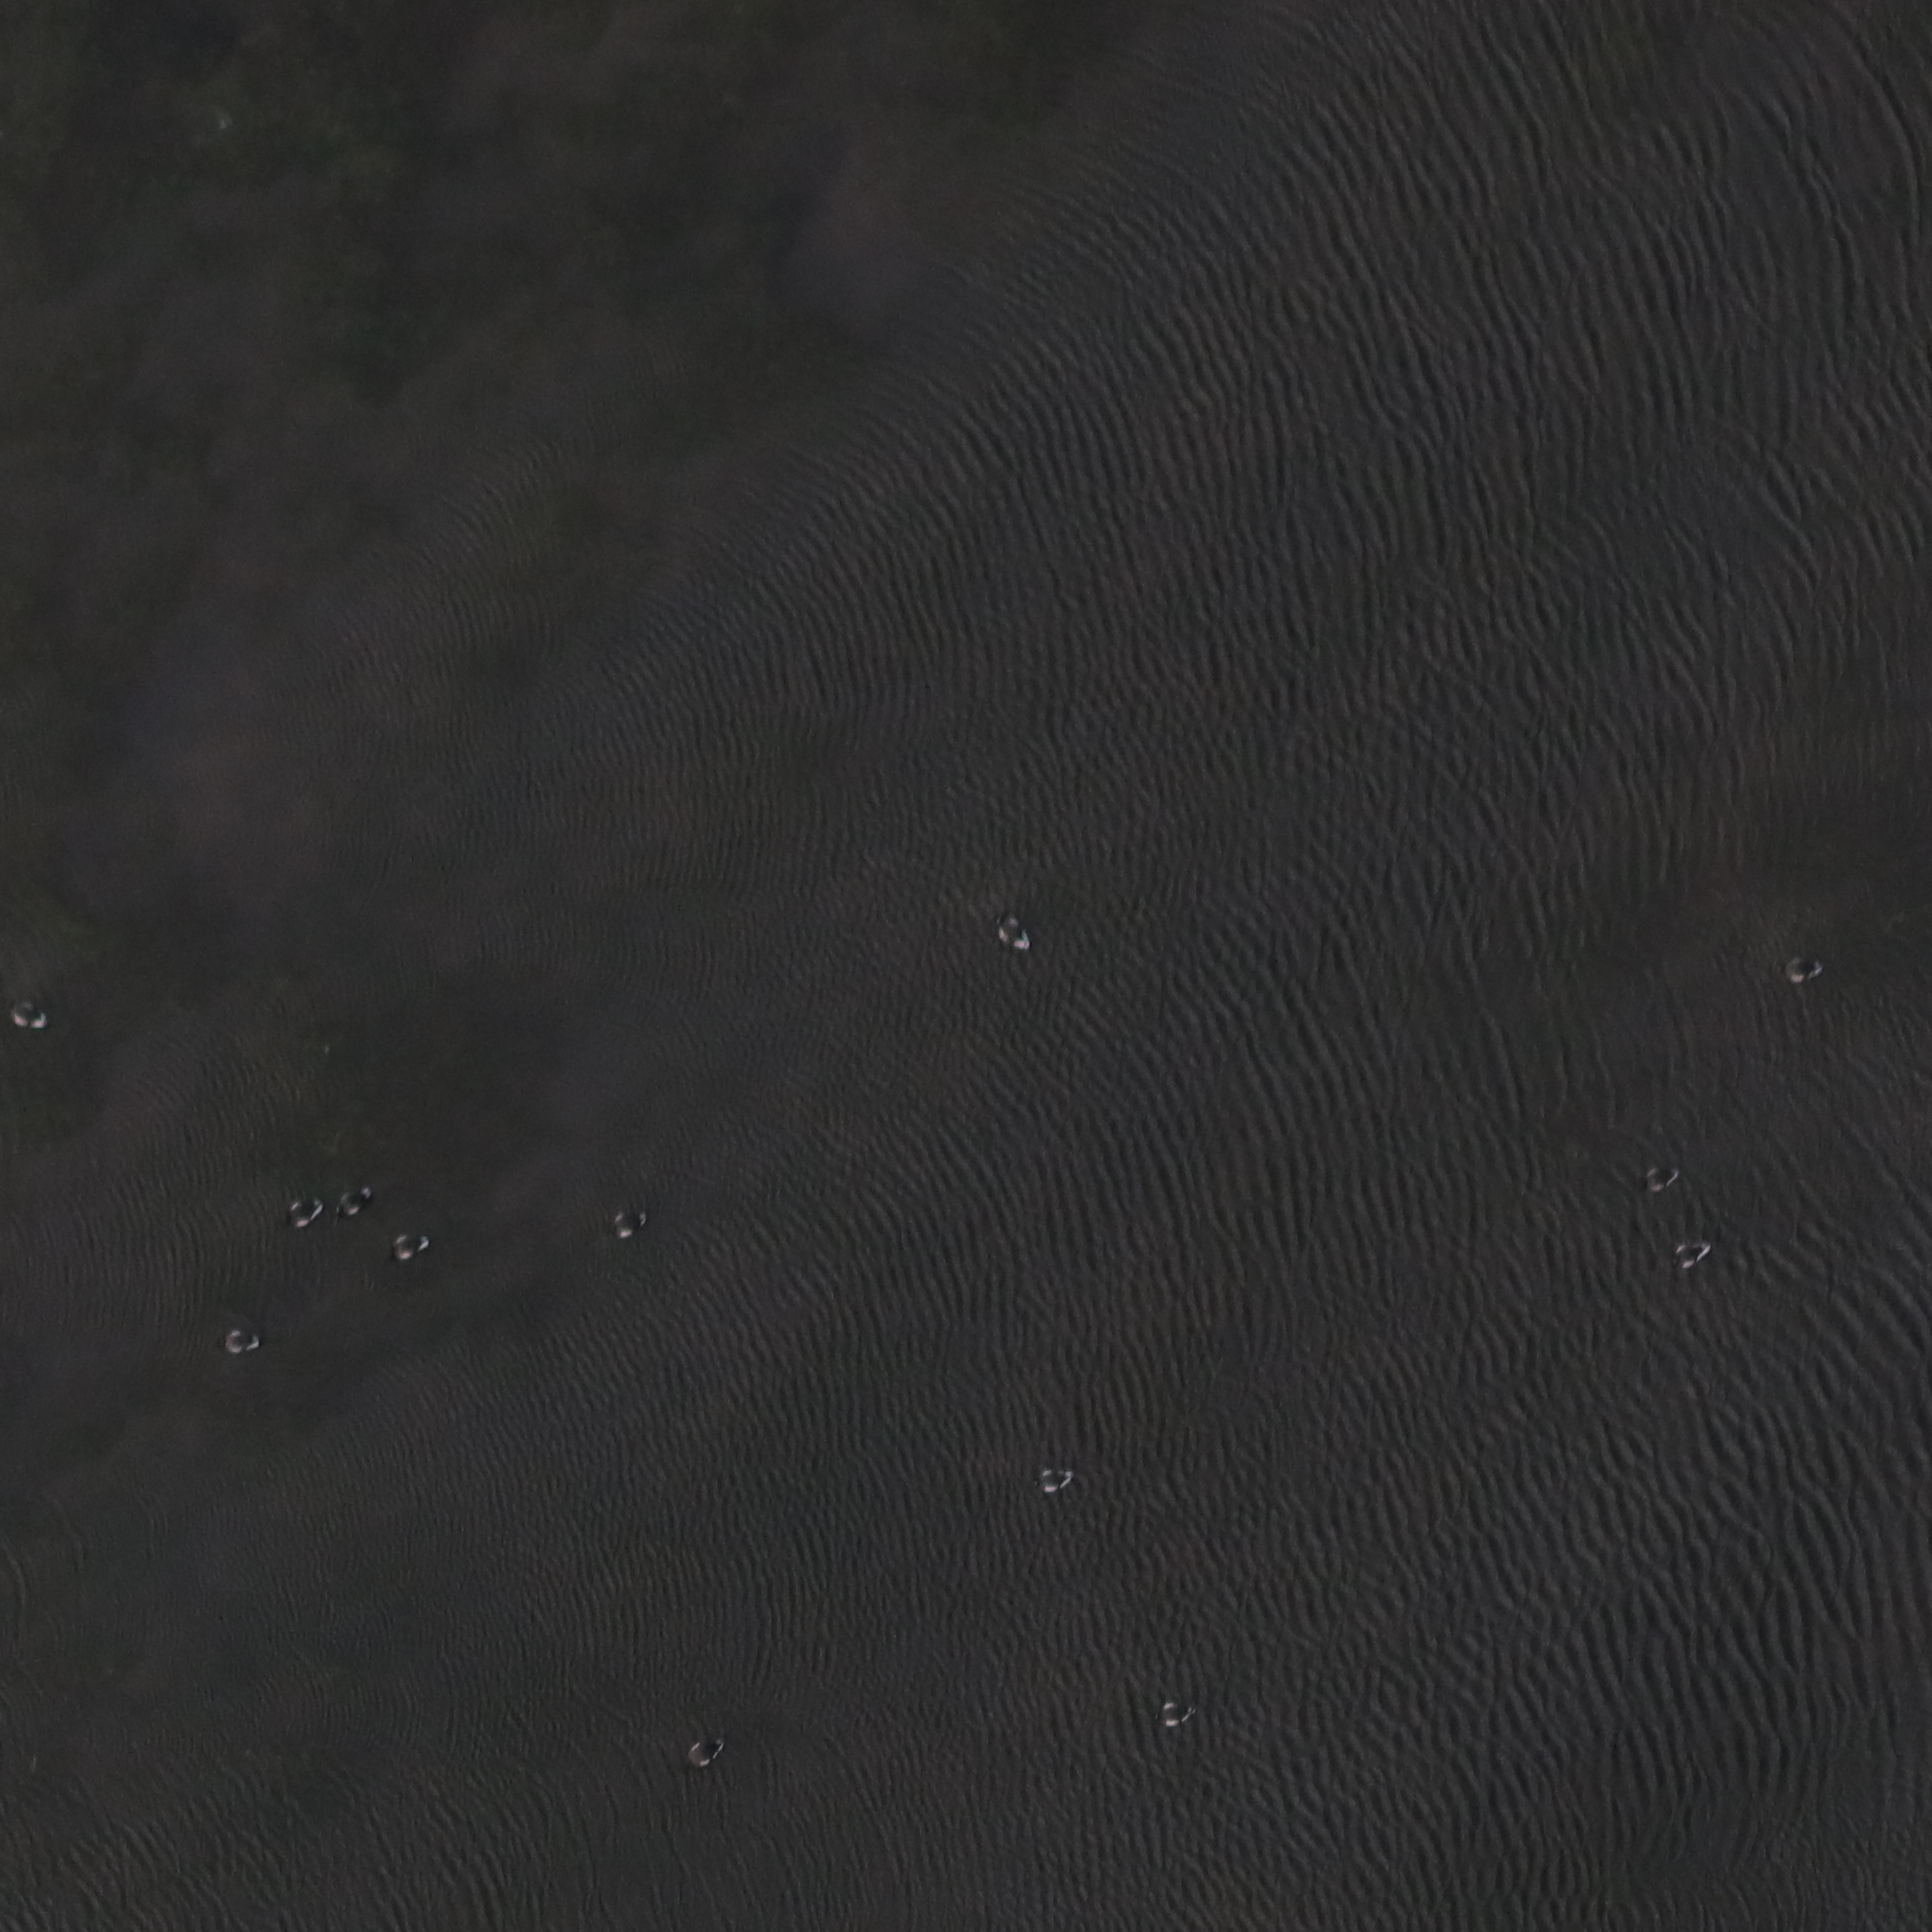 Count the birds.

13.